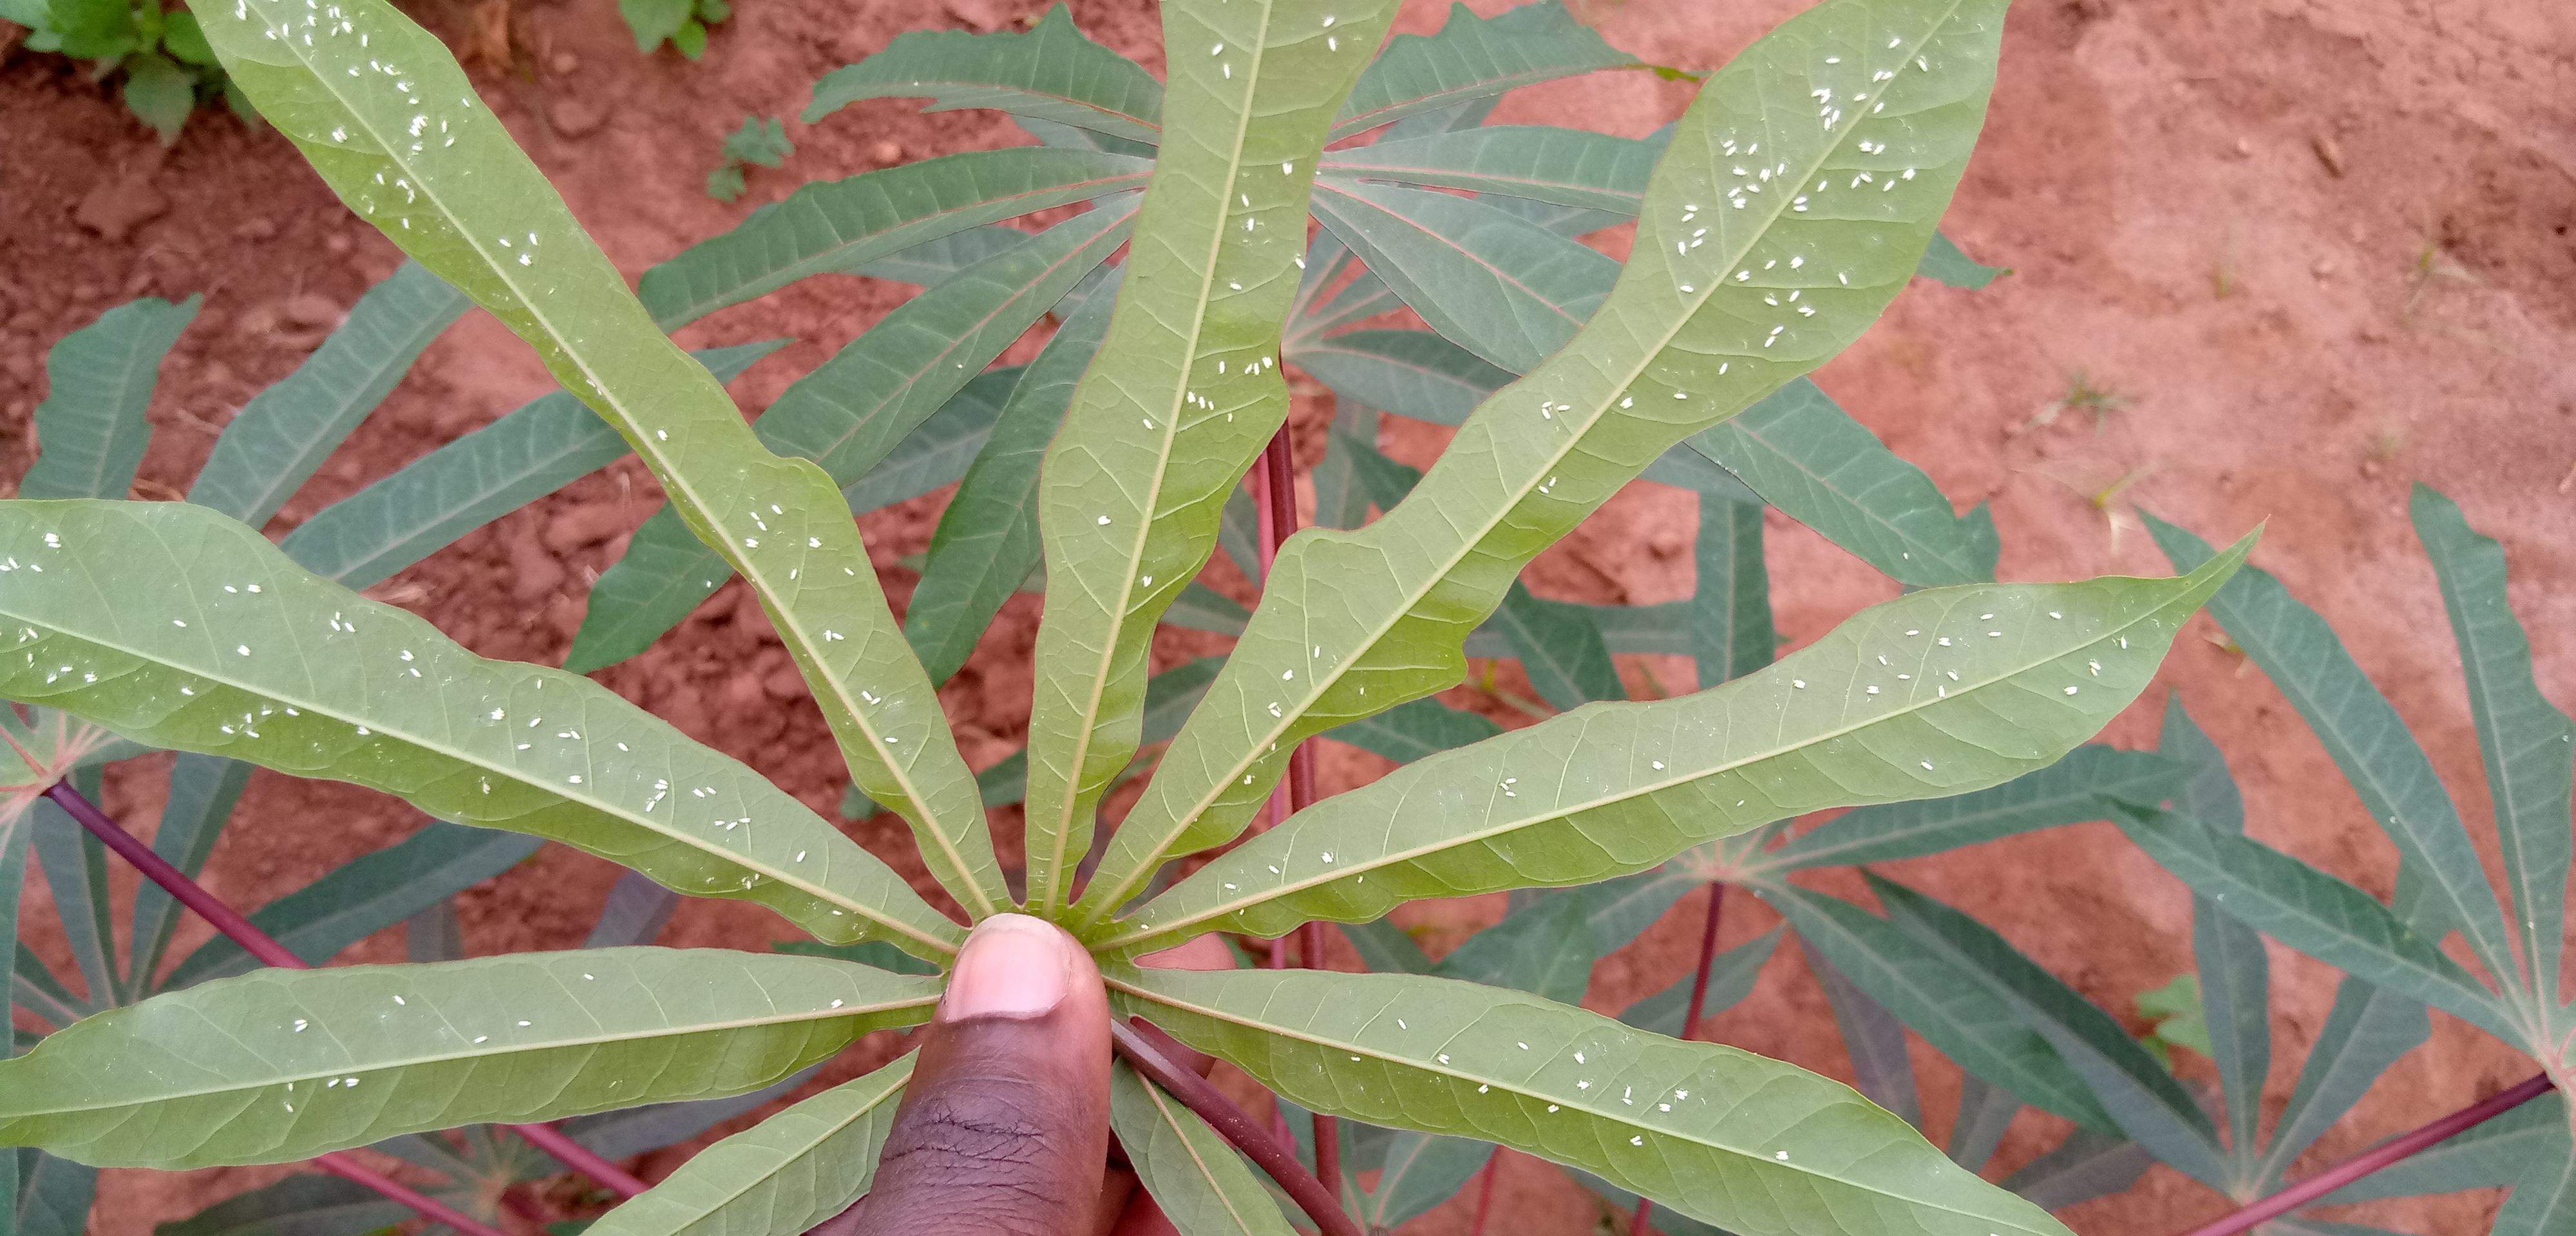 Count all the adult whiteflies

273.